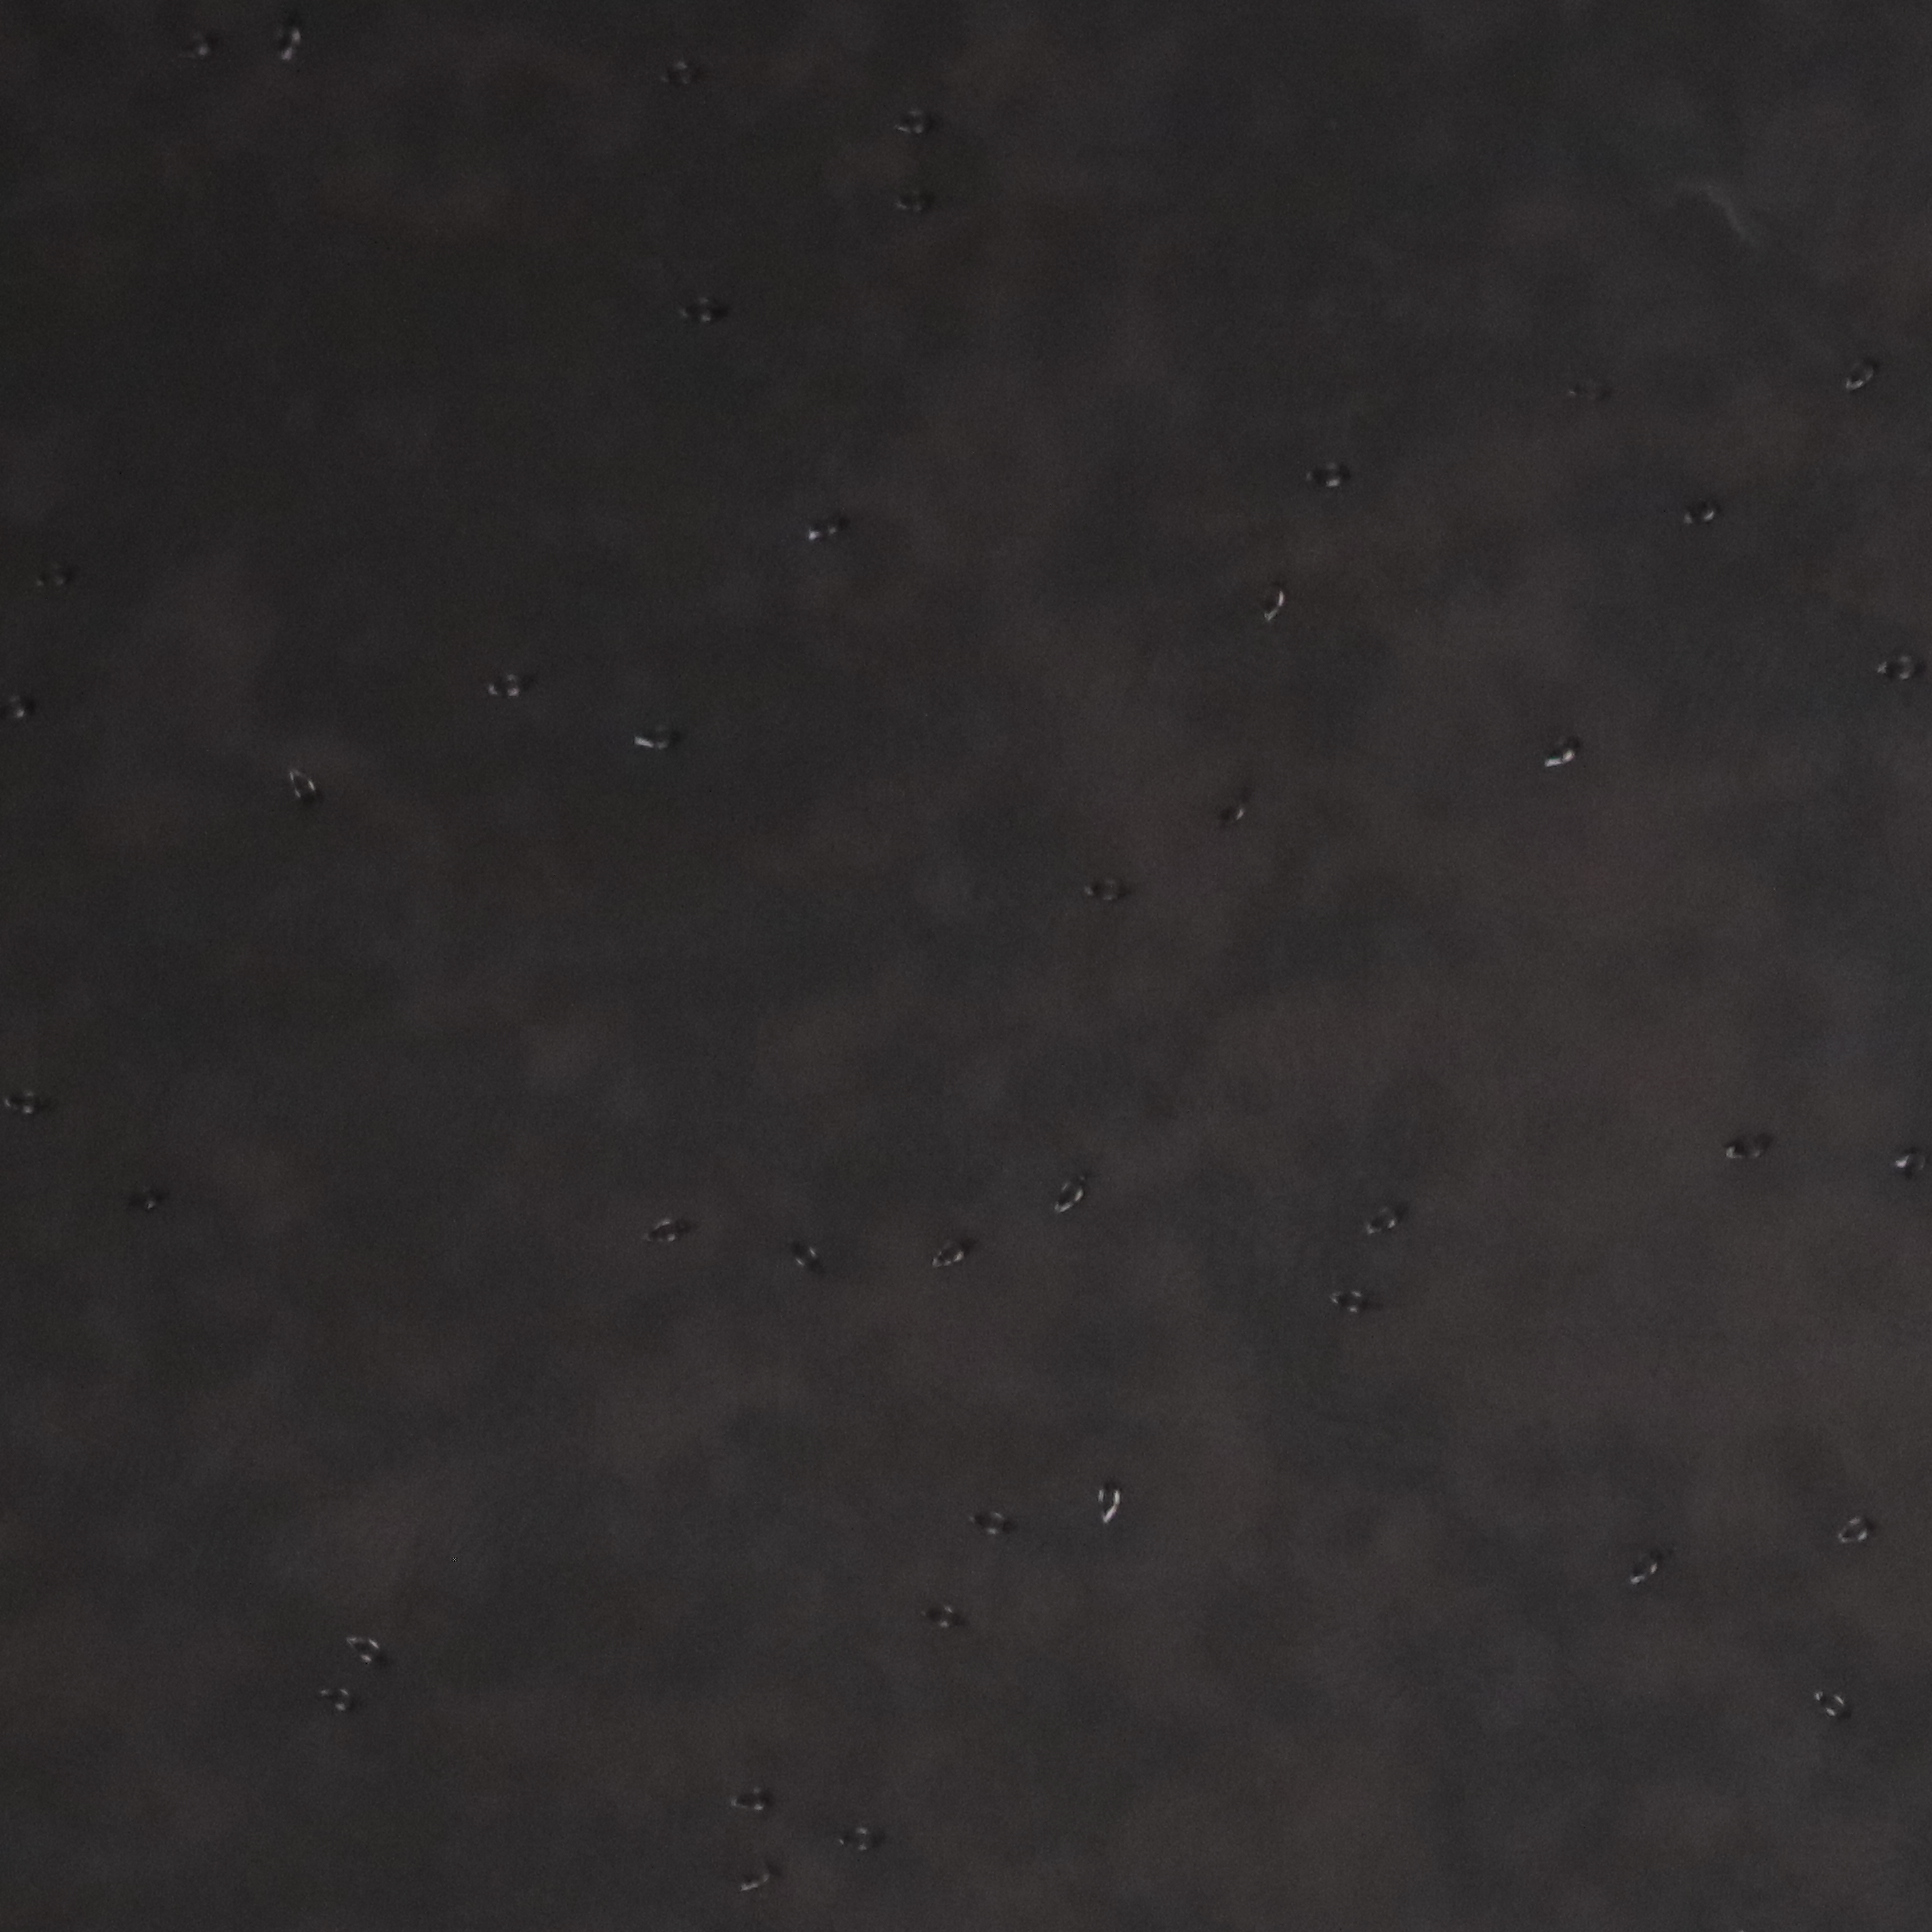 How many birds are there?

42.